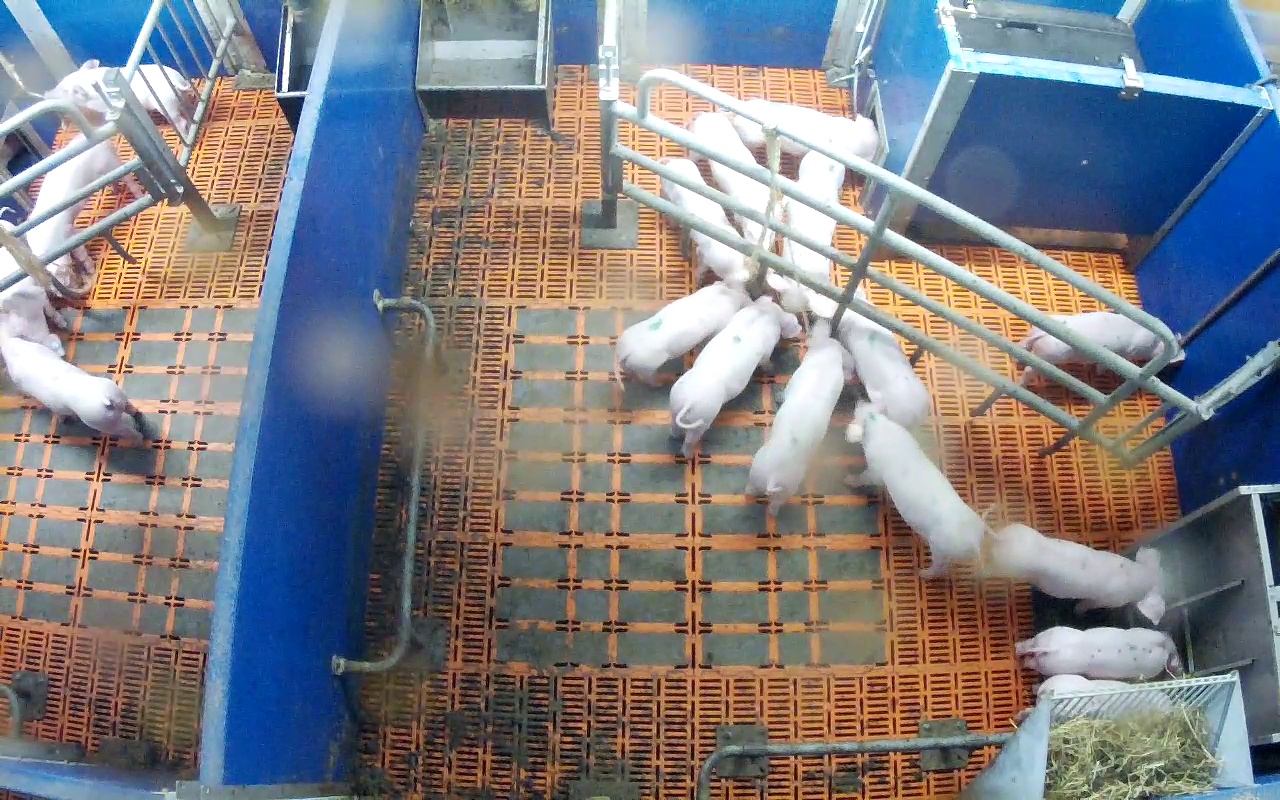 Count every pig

17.